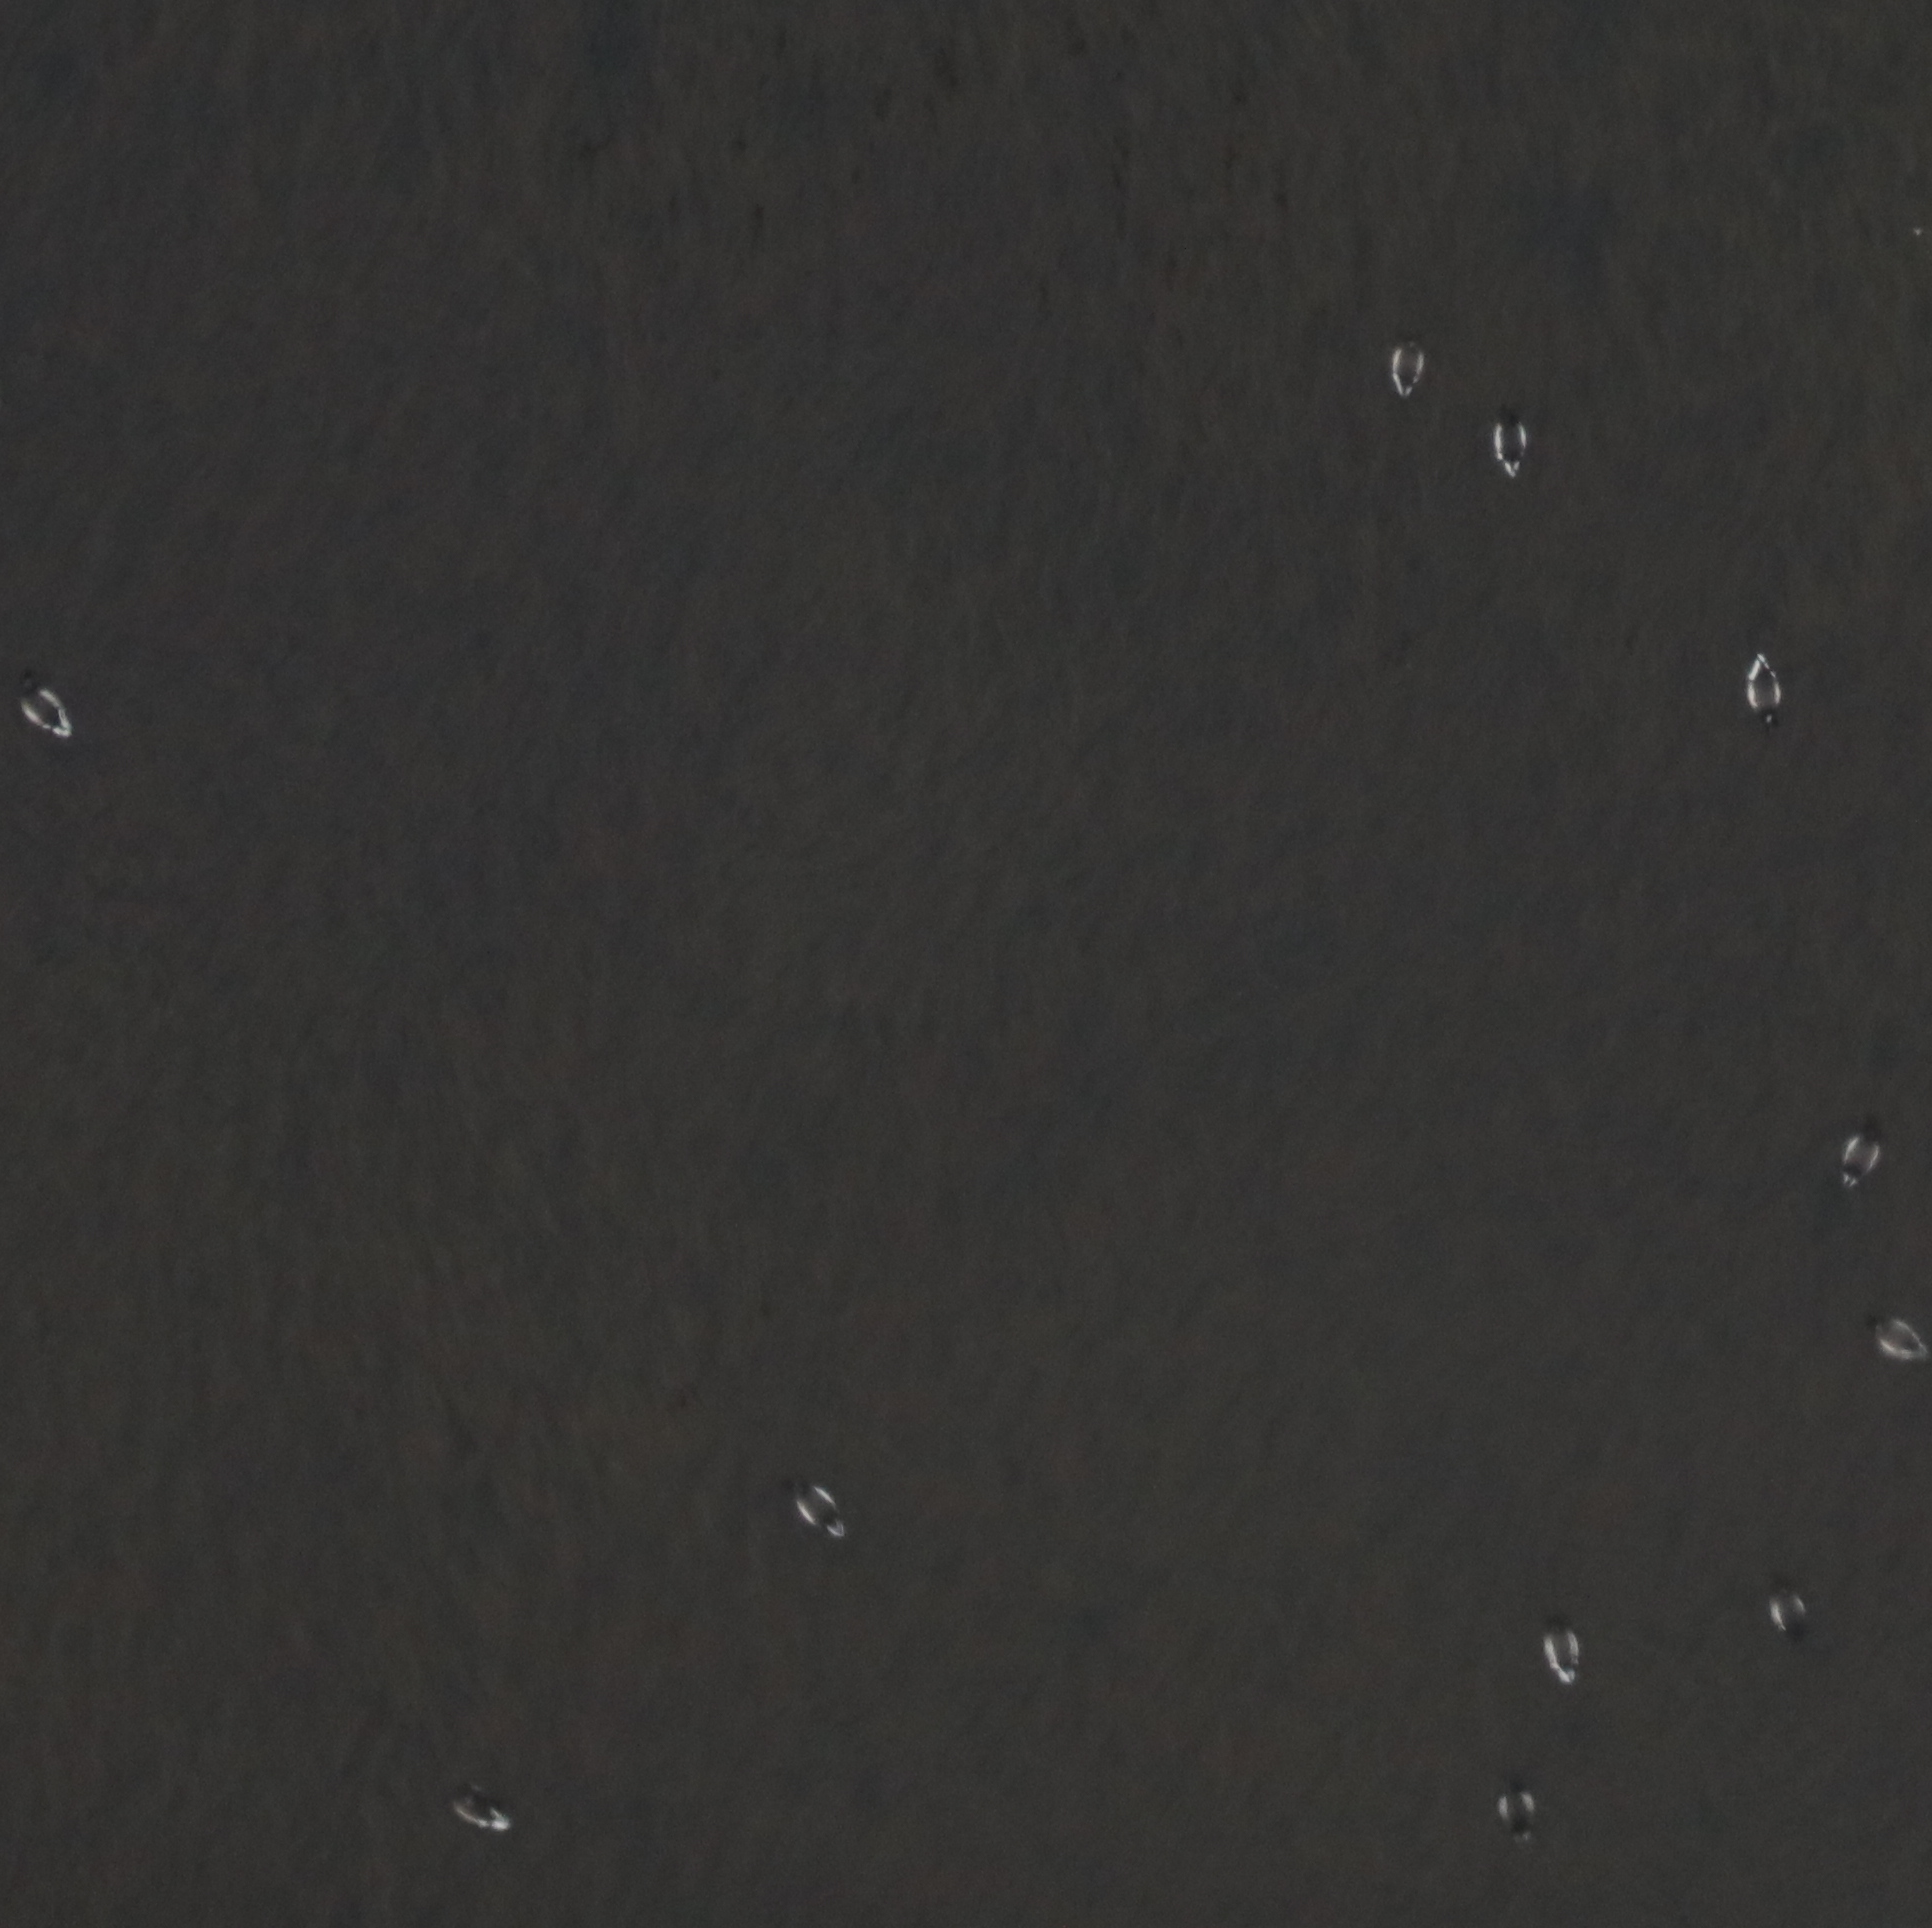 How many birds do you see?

11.